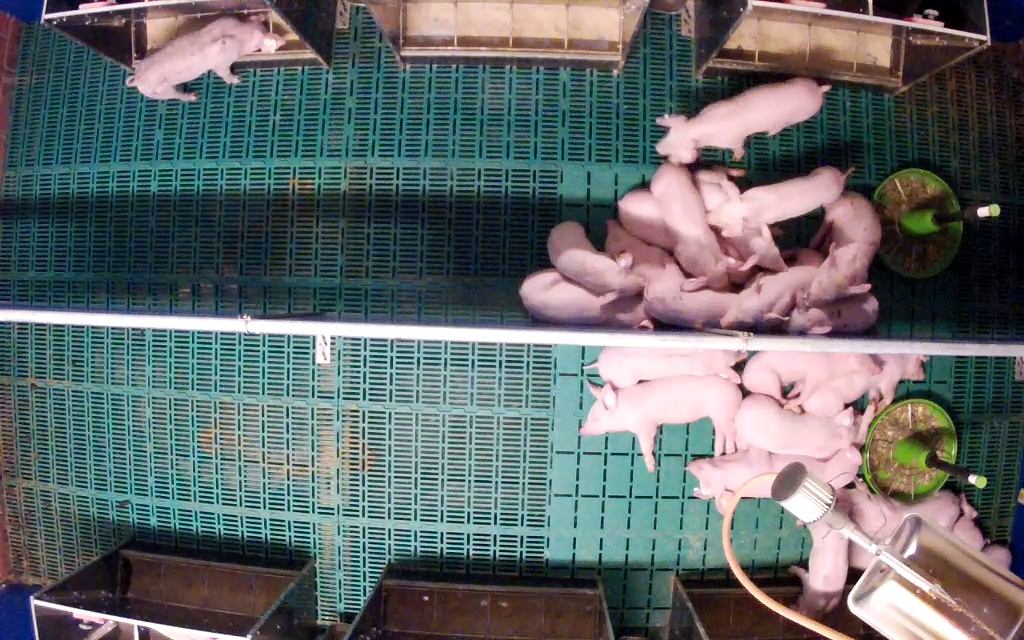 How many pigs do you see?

23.